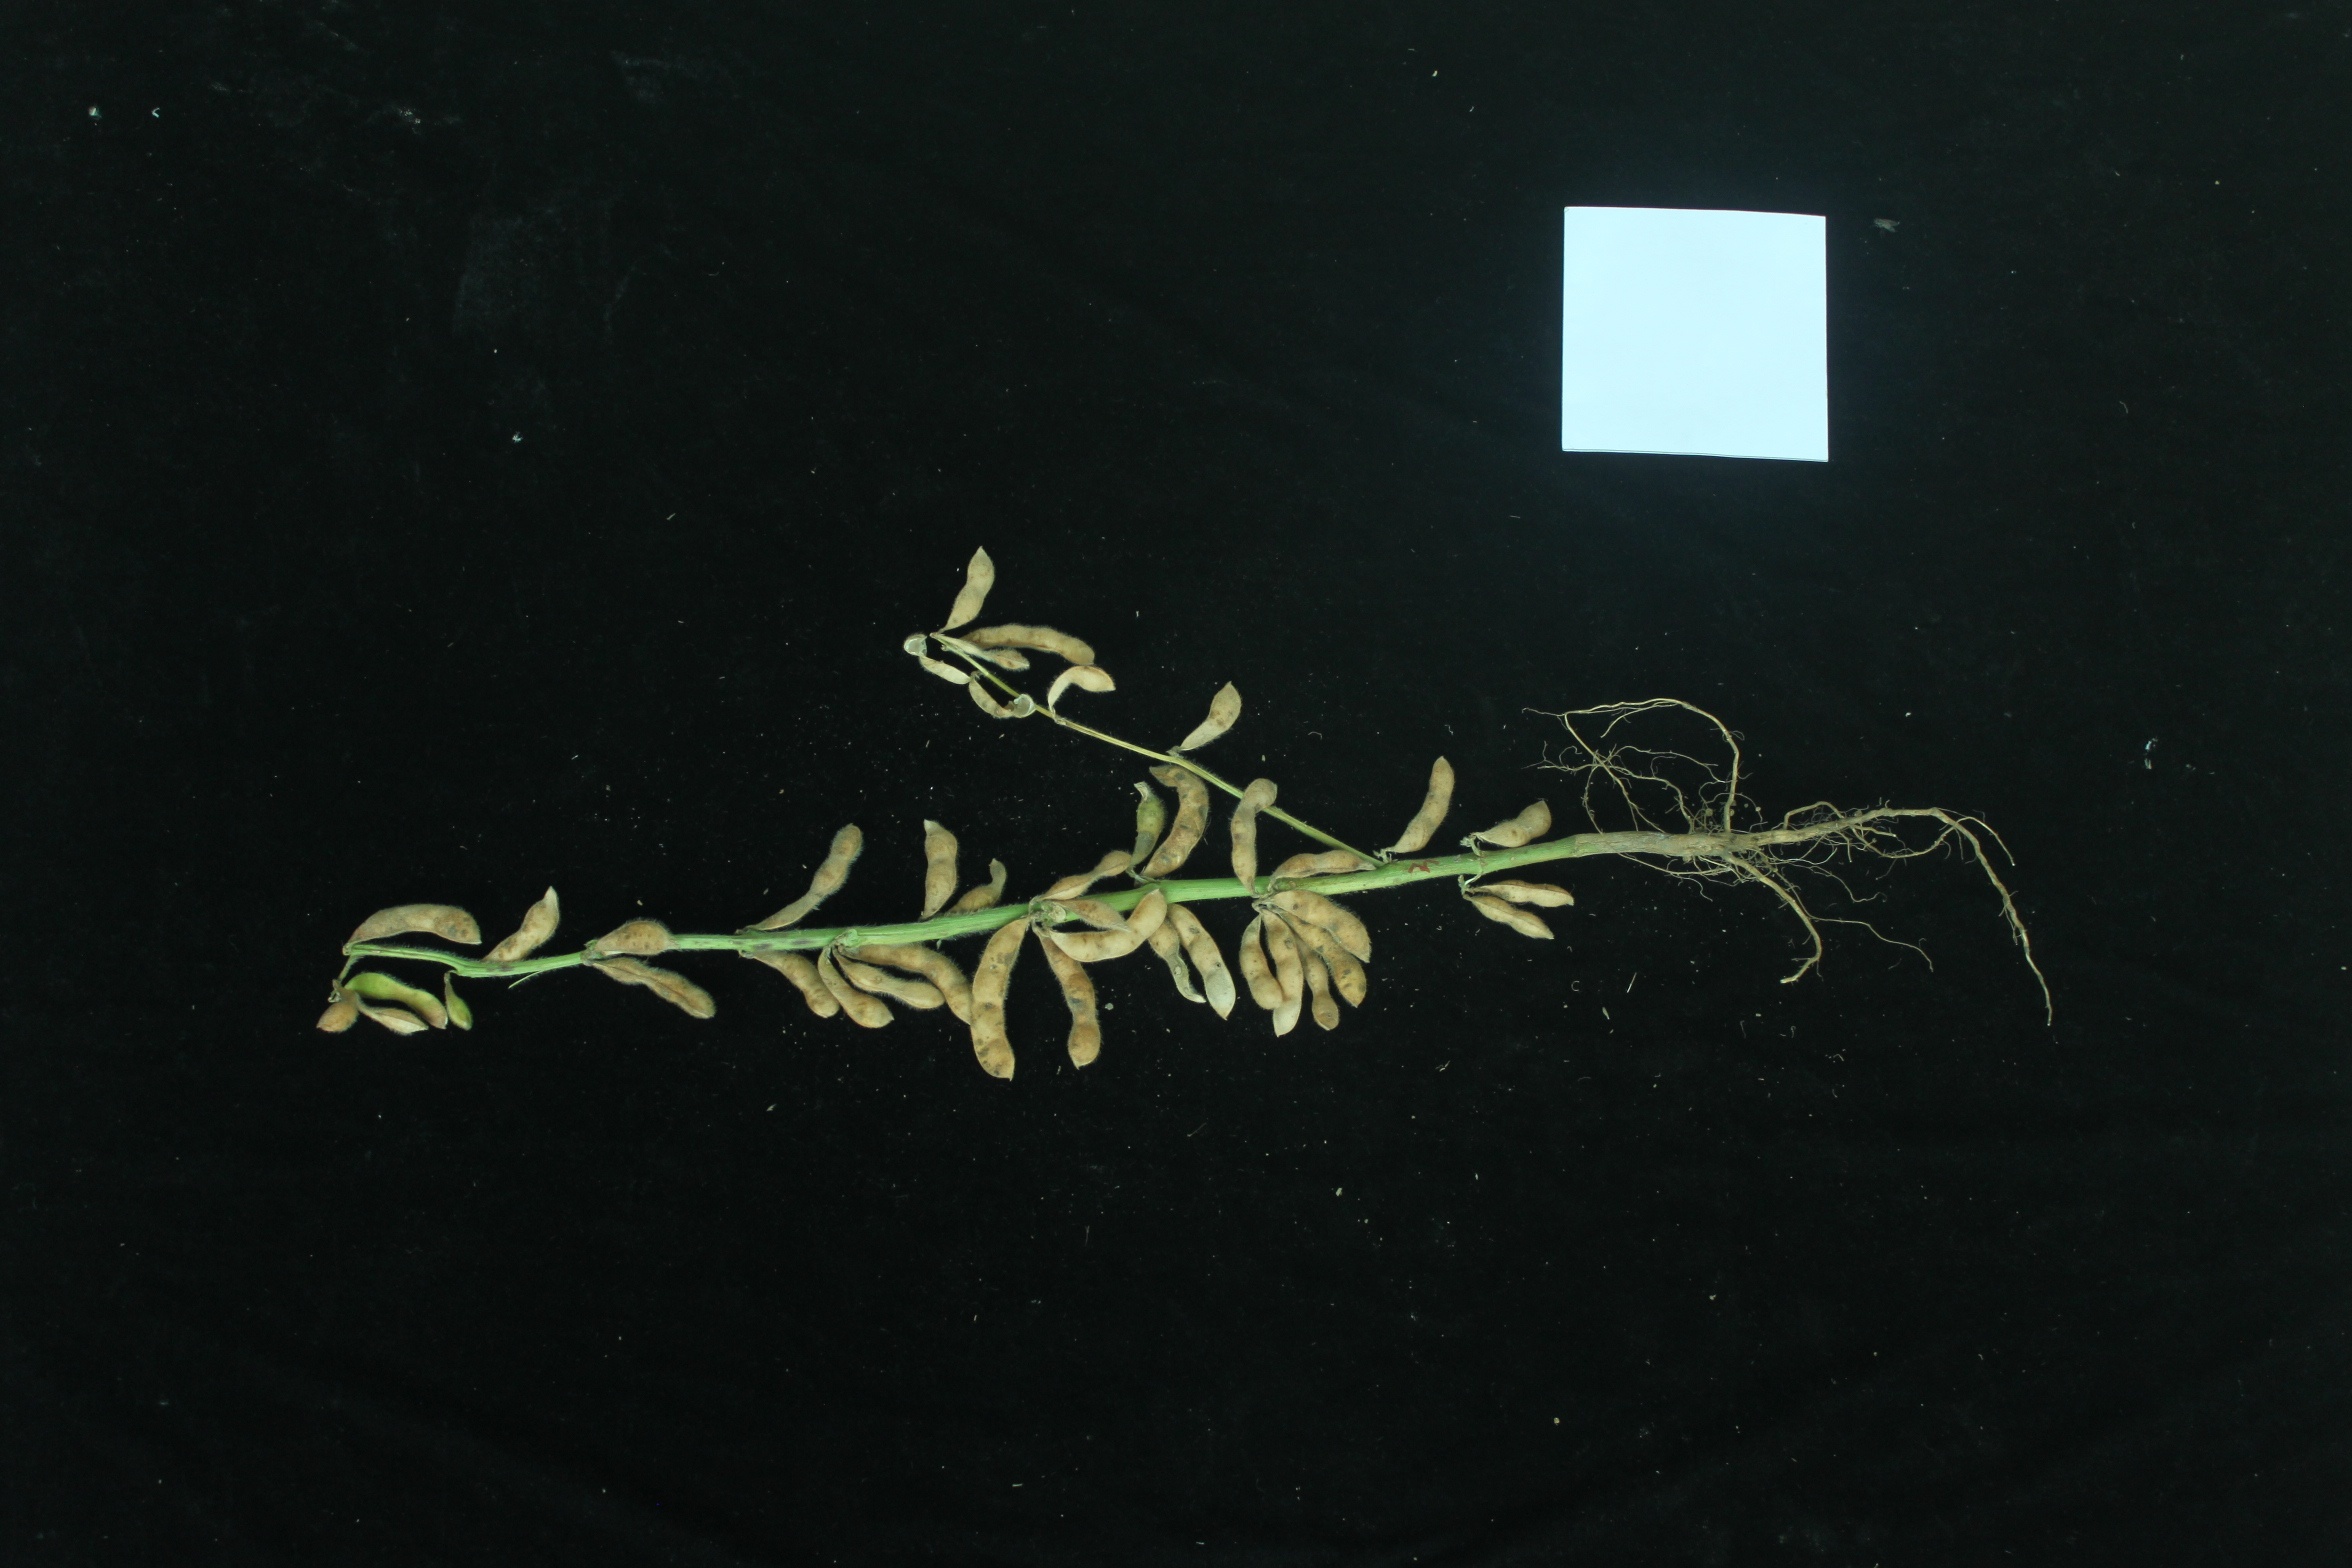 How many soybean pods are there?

42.